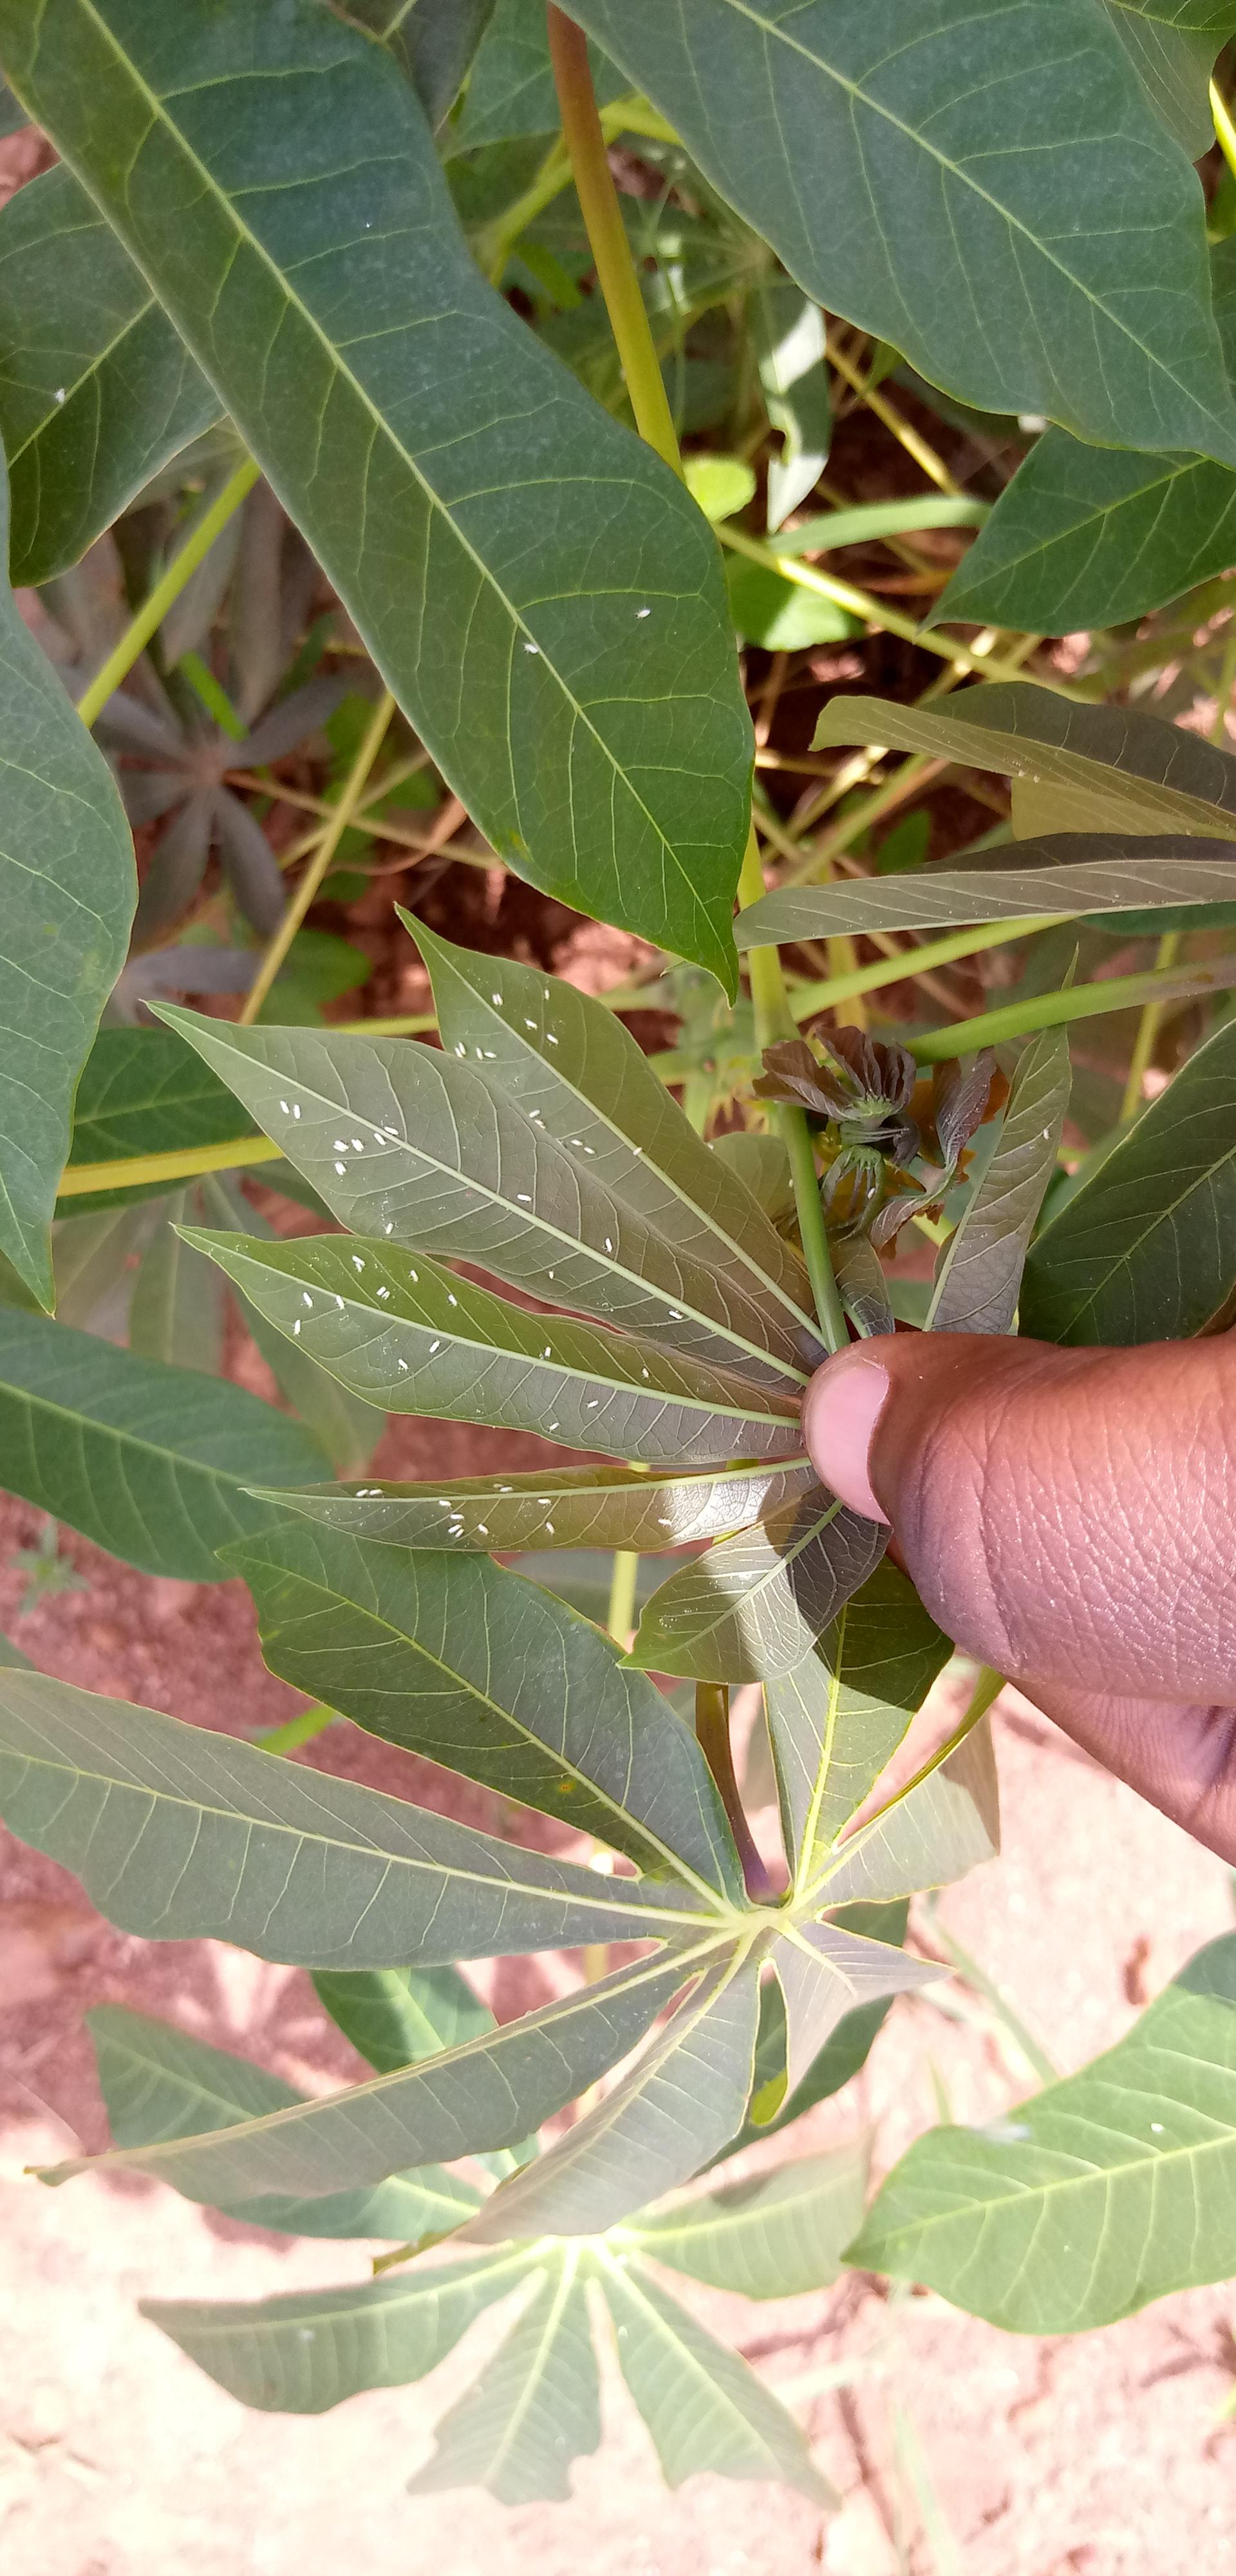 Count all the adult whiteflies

61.